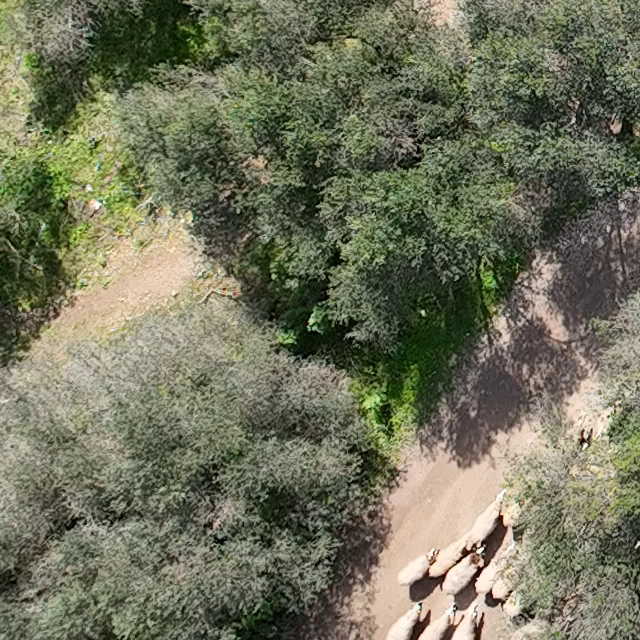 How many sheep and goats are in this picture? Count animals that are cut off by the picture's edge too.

13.